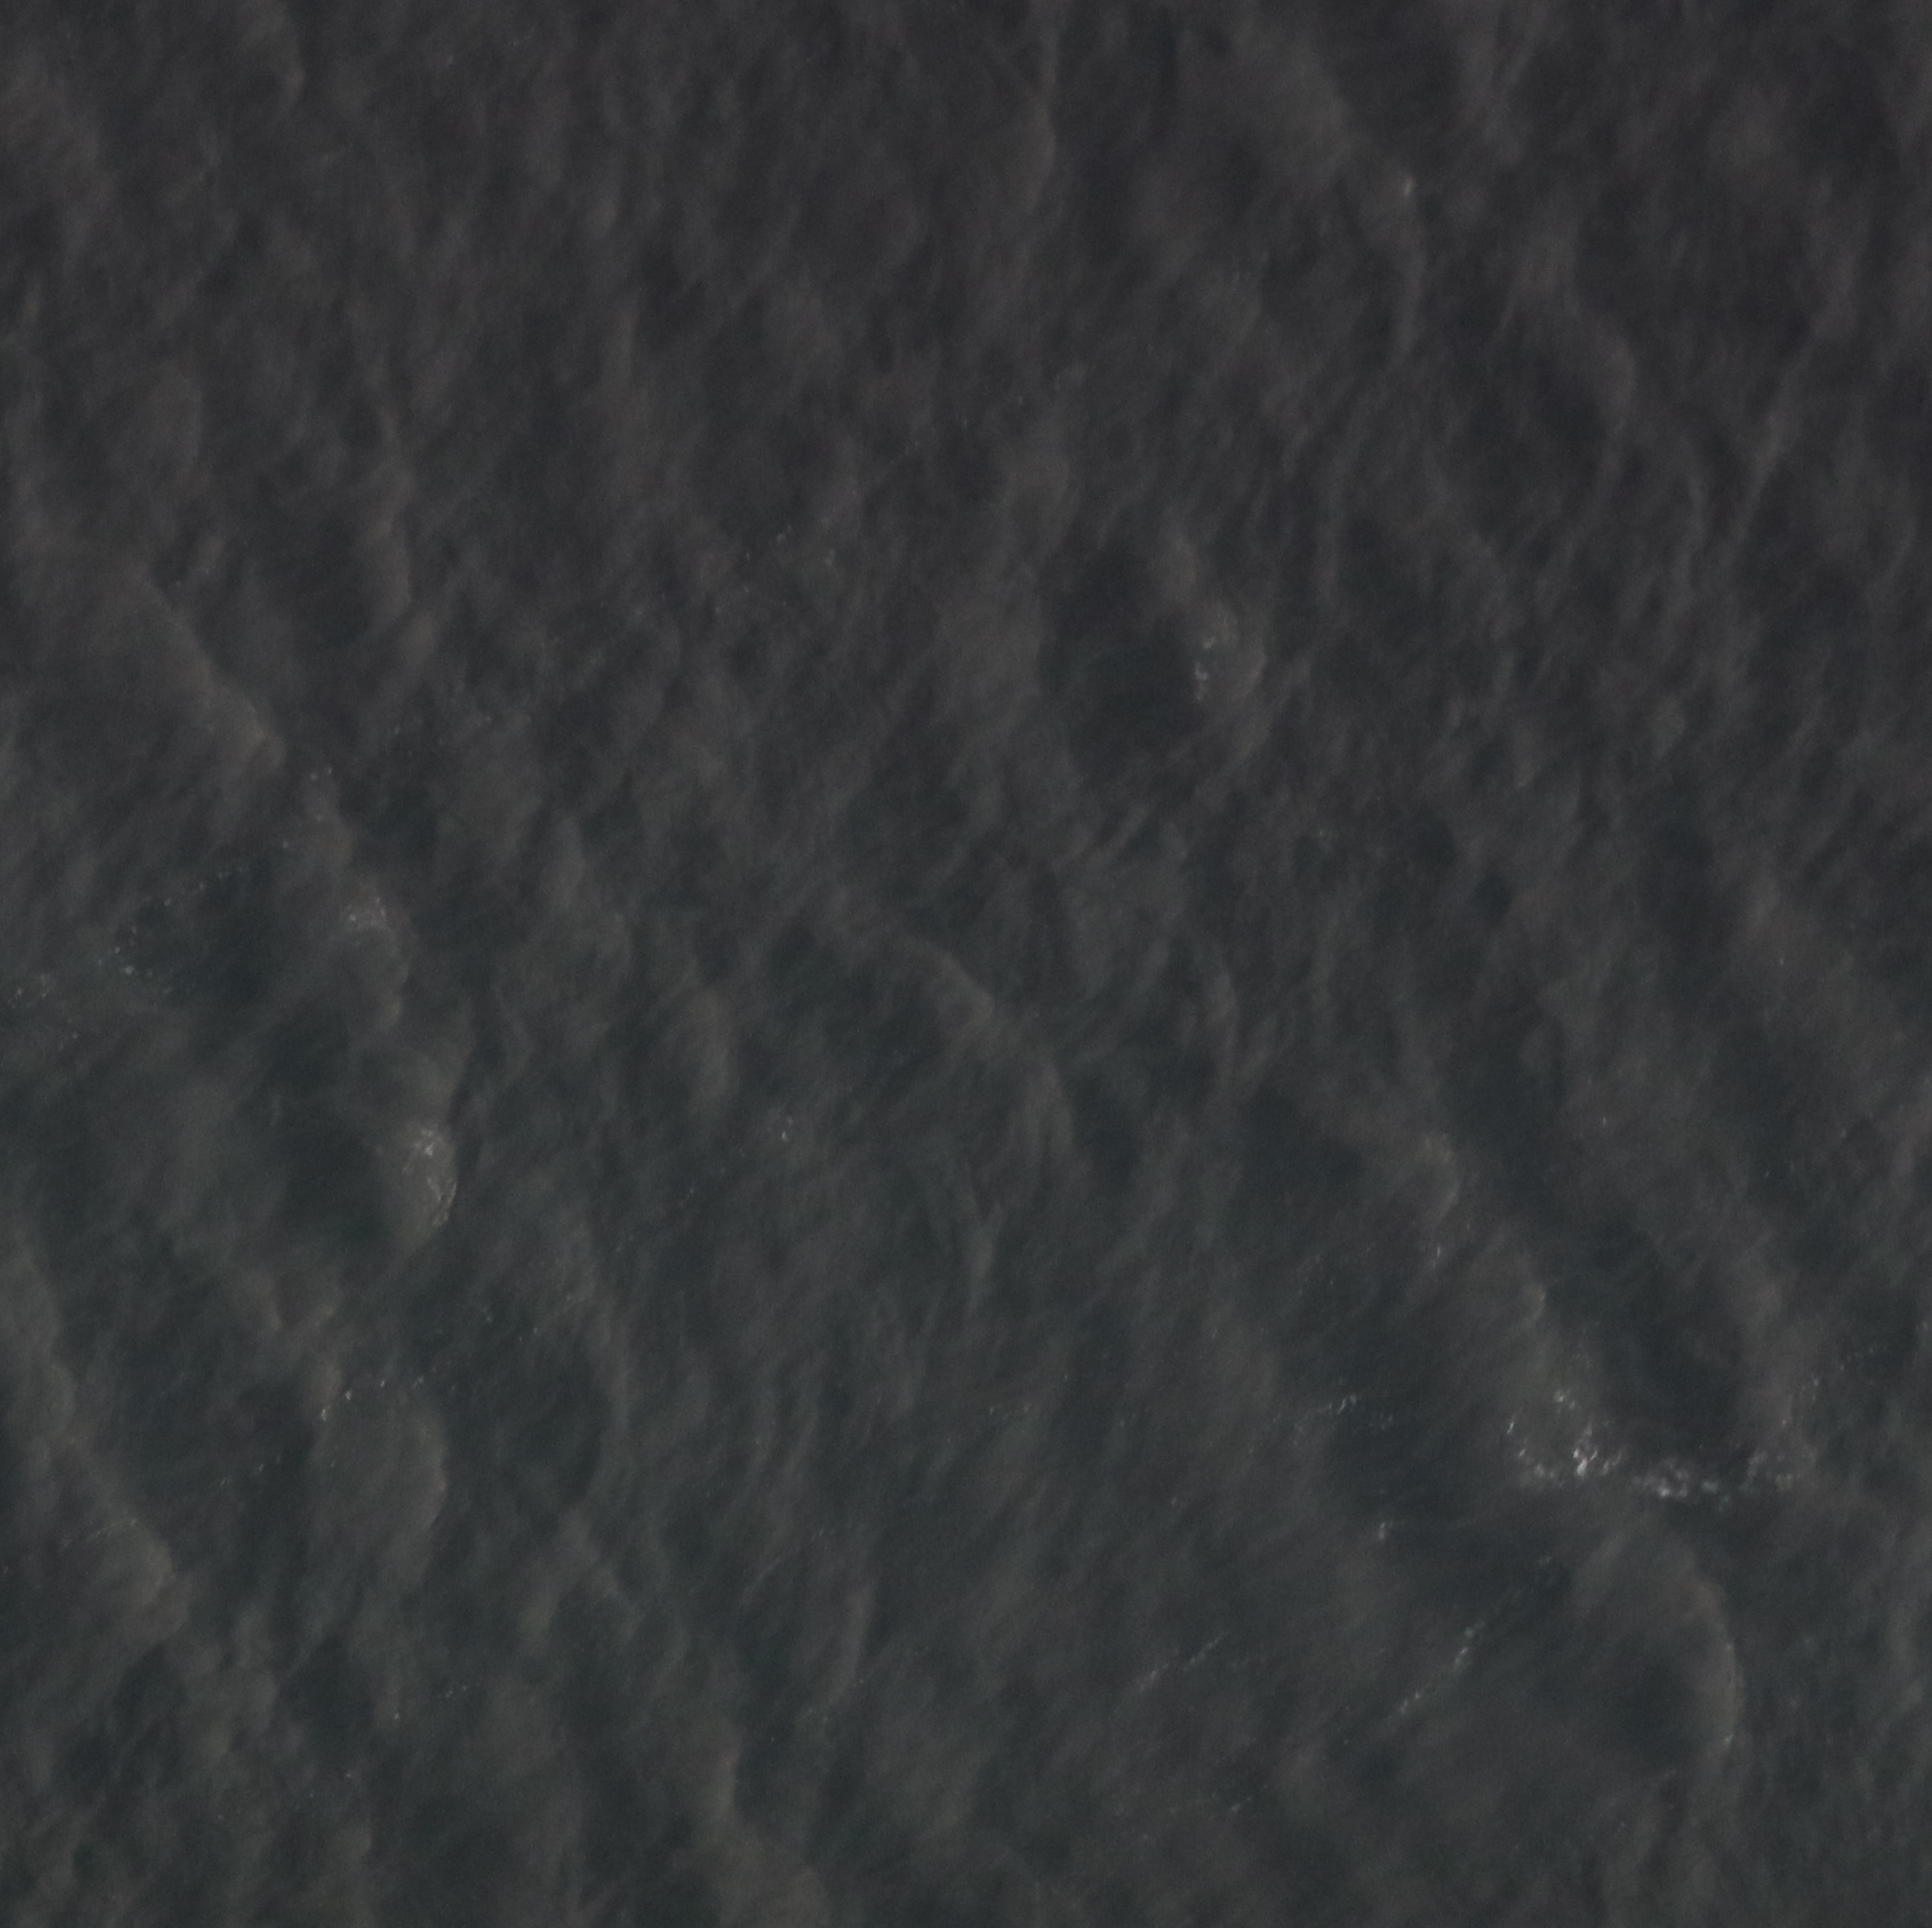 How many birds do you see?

0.